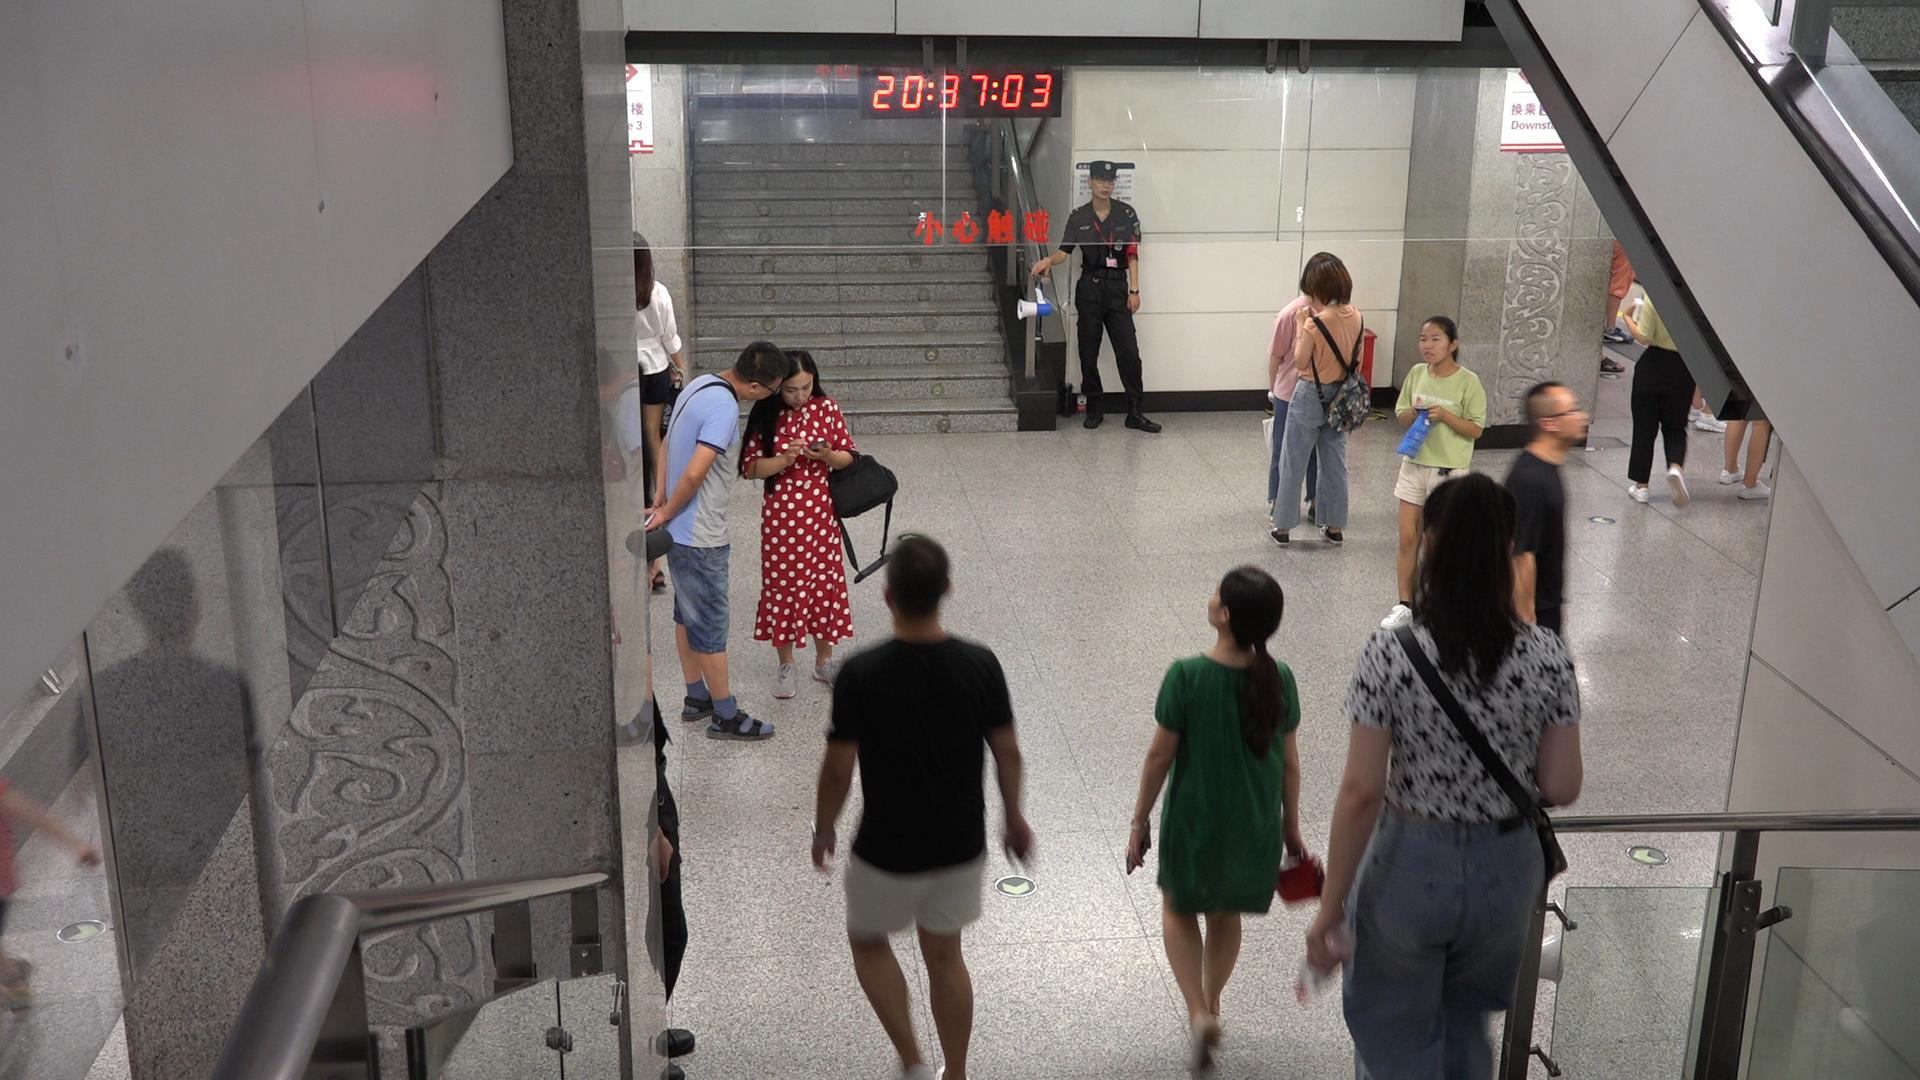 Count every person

12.